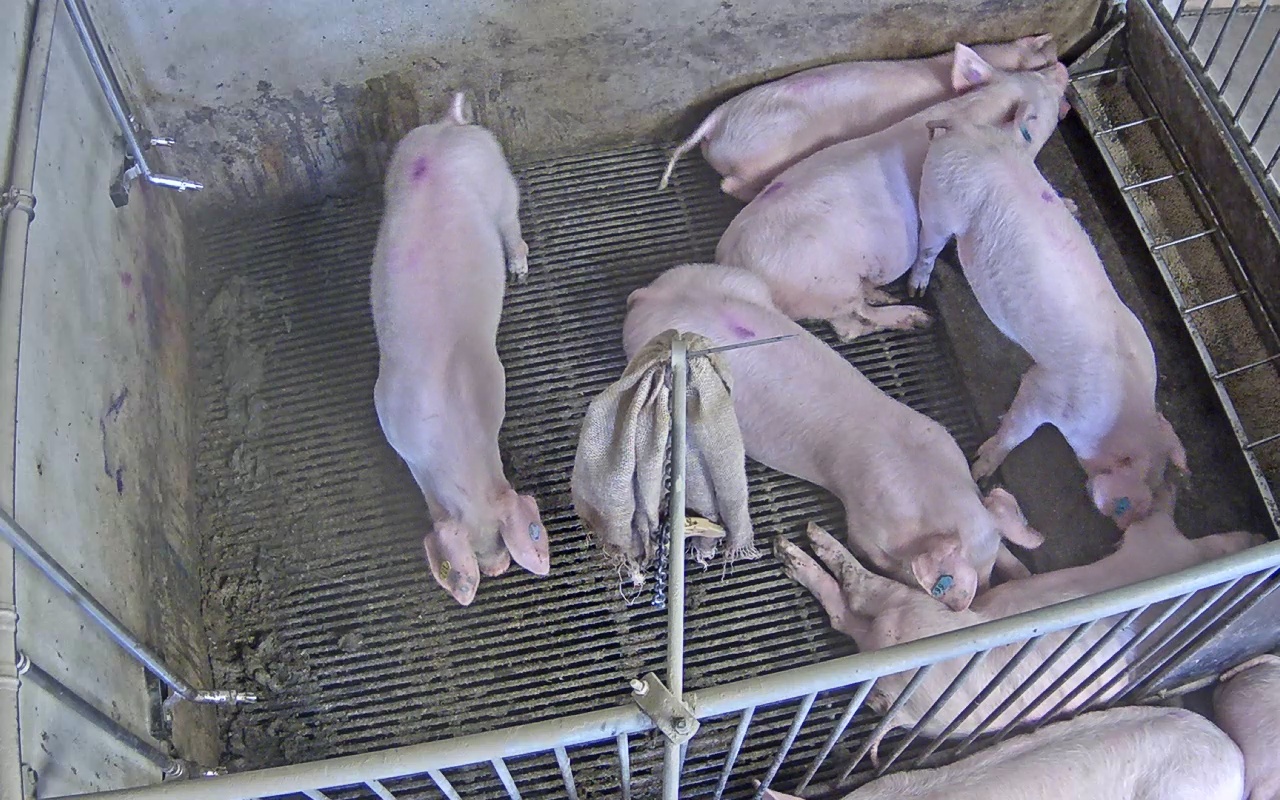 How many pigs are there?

8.